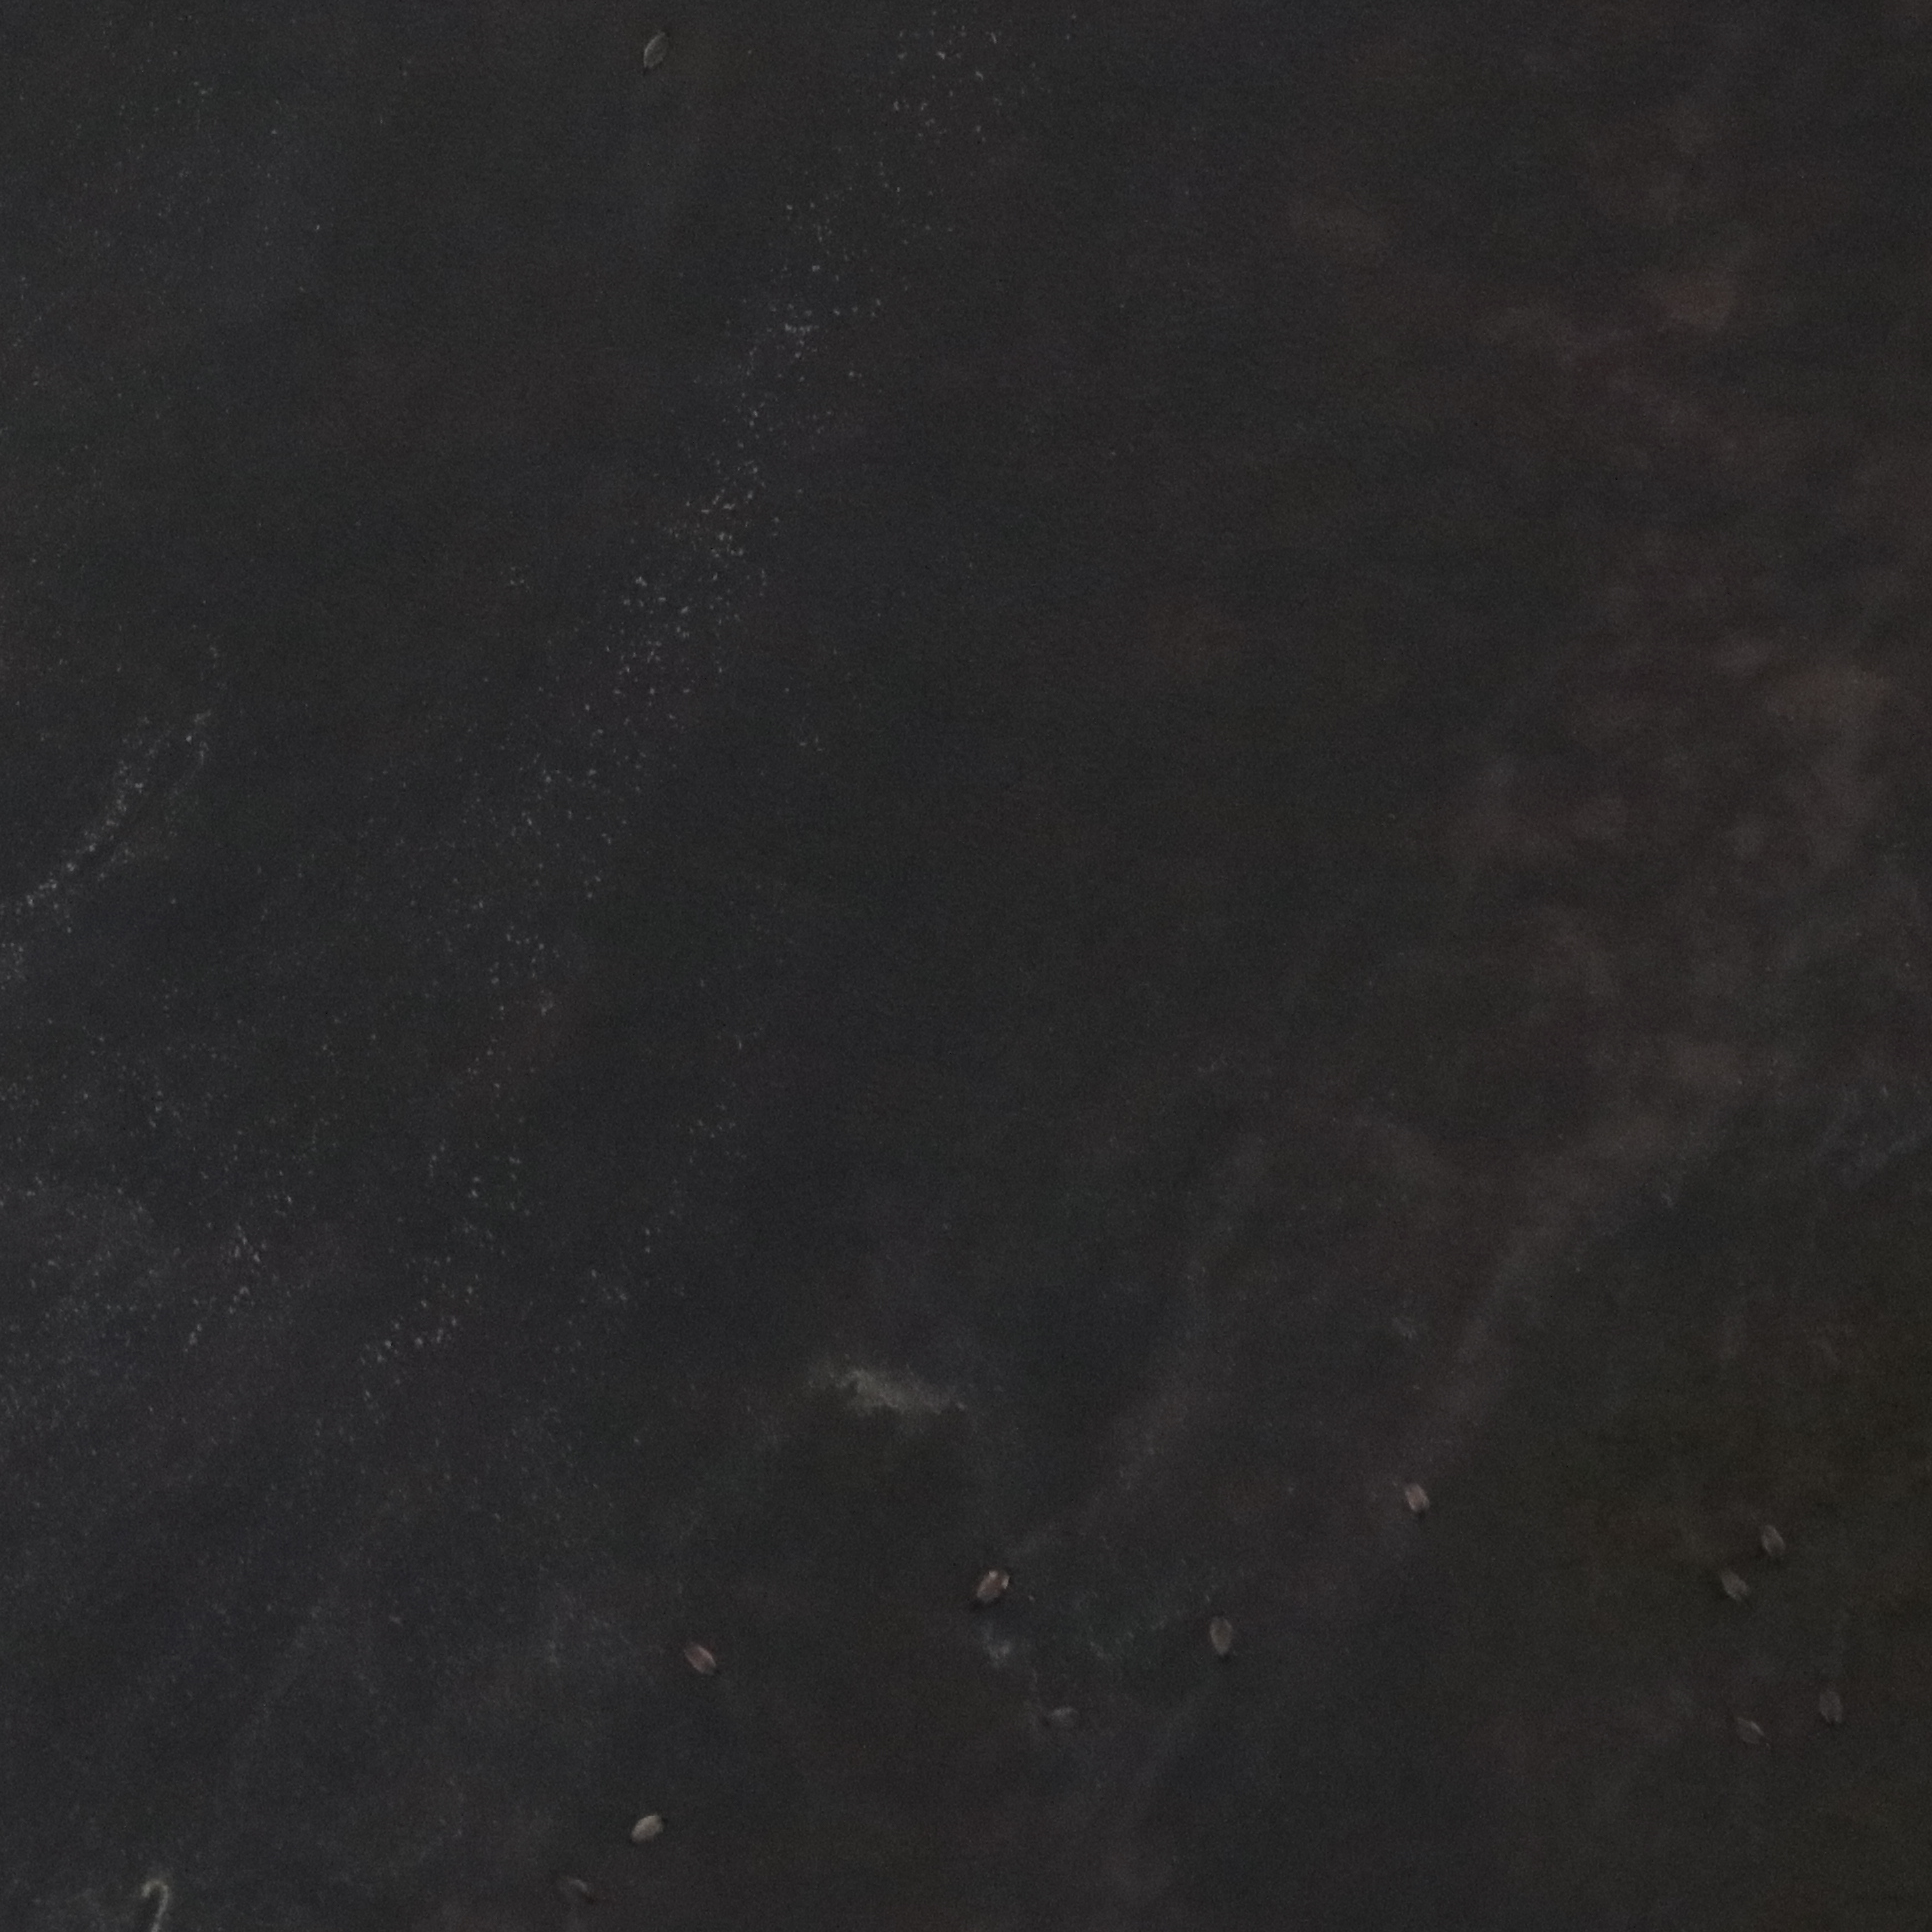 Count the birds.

12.